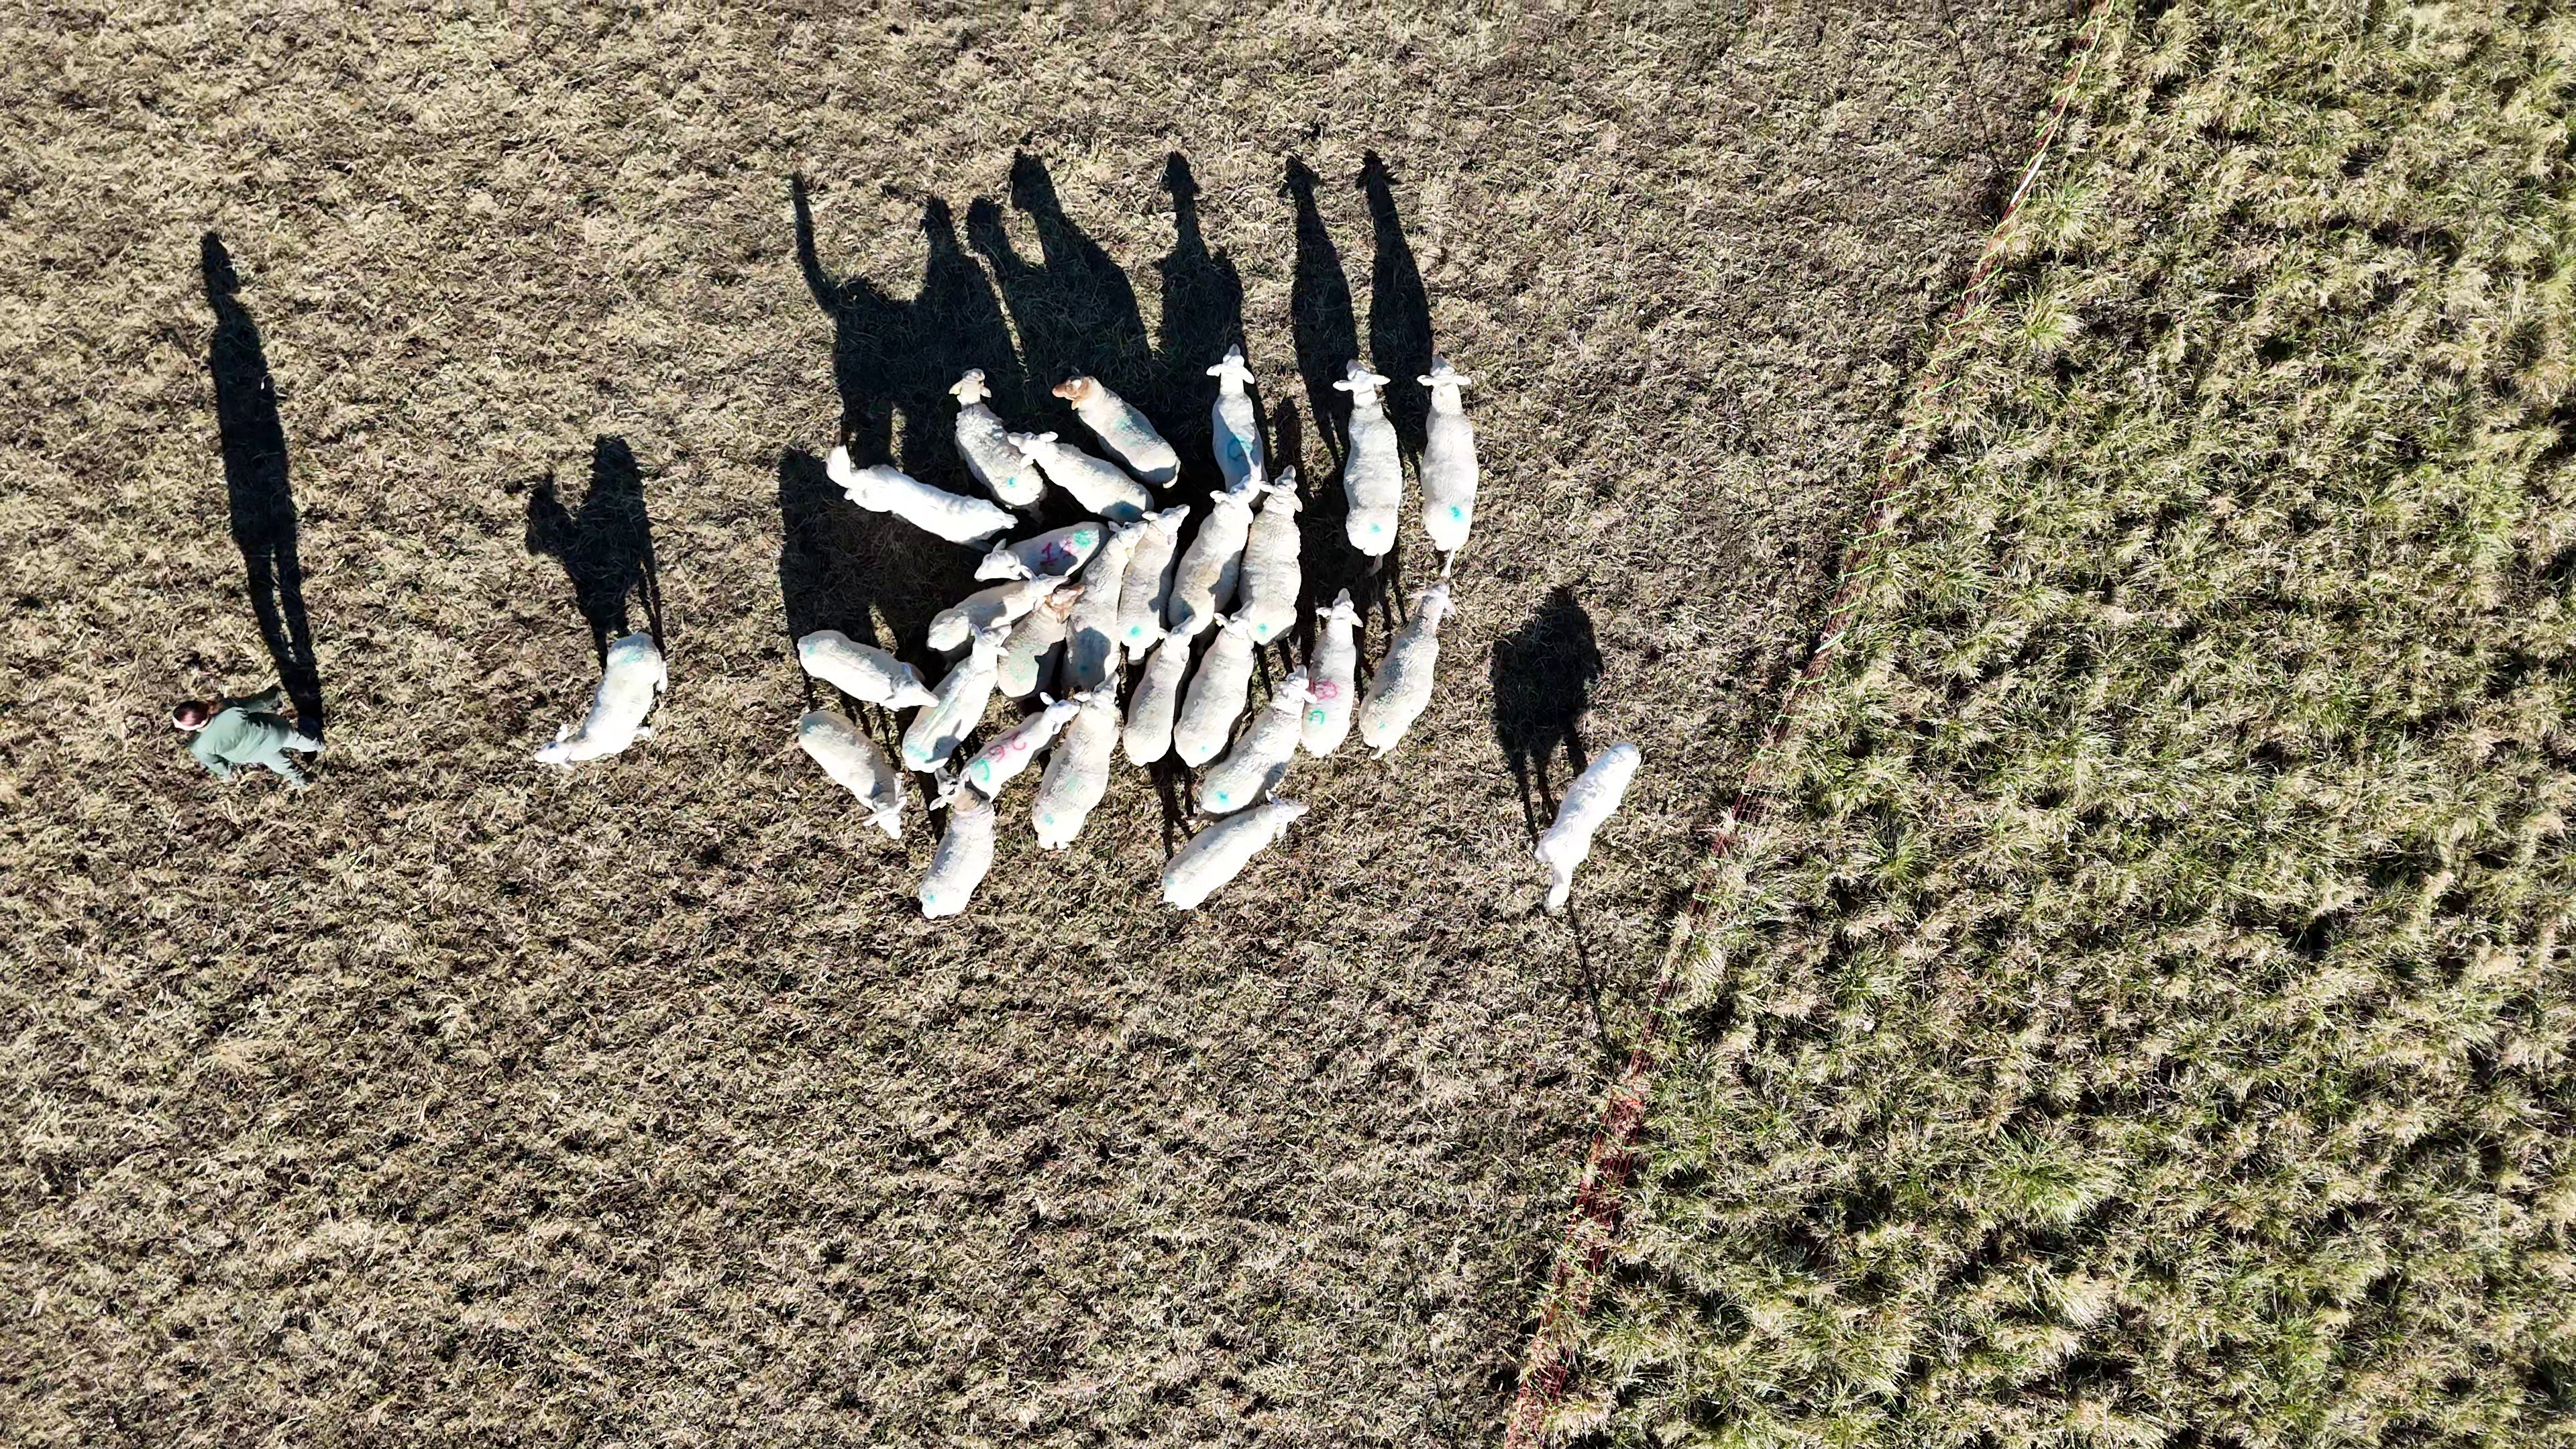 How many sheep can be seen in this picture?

26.